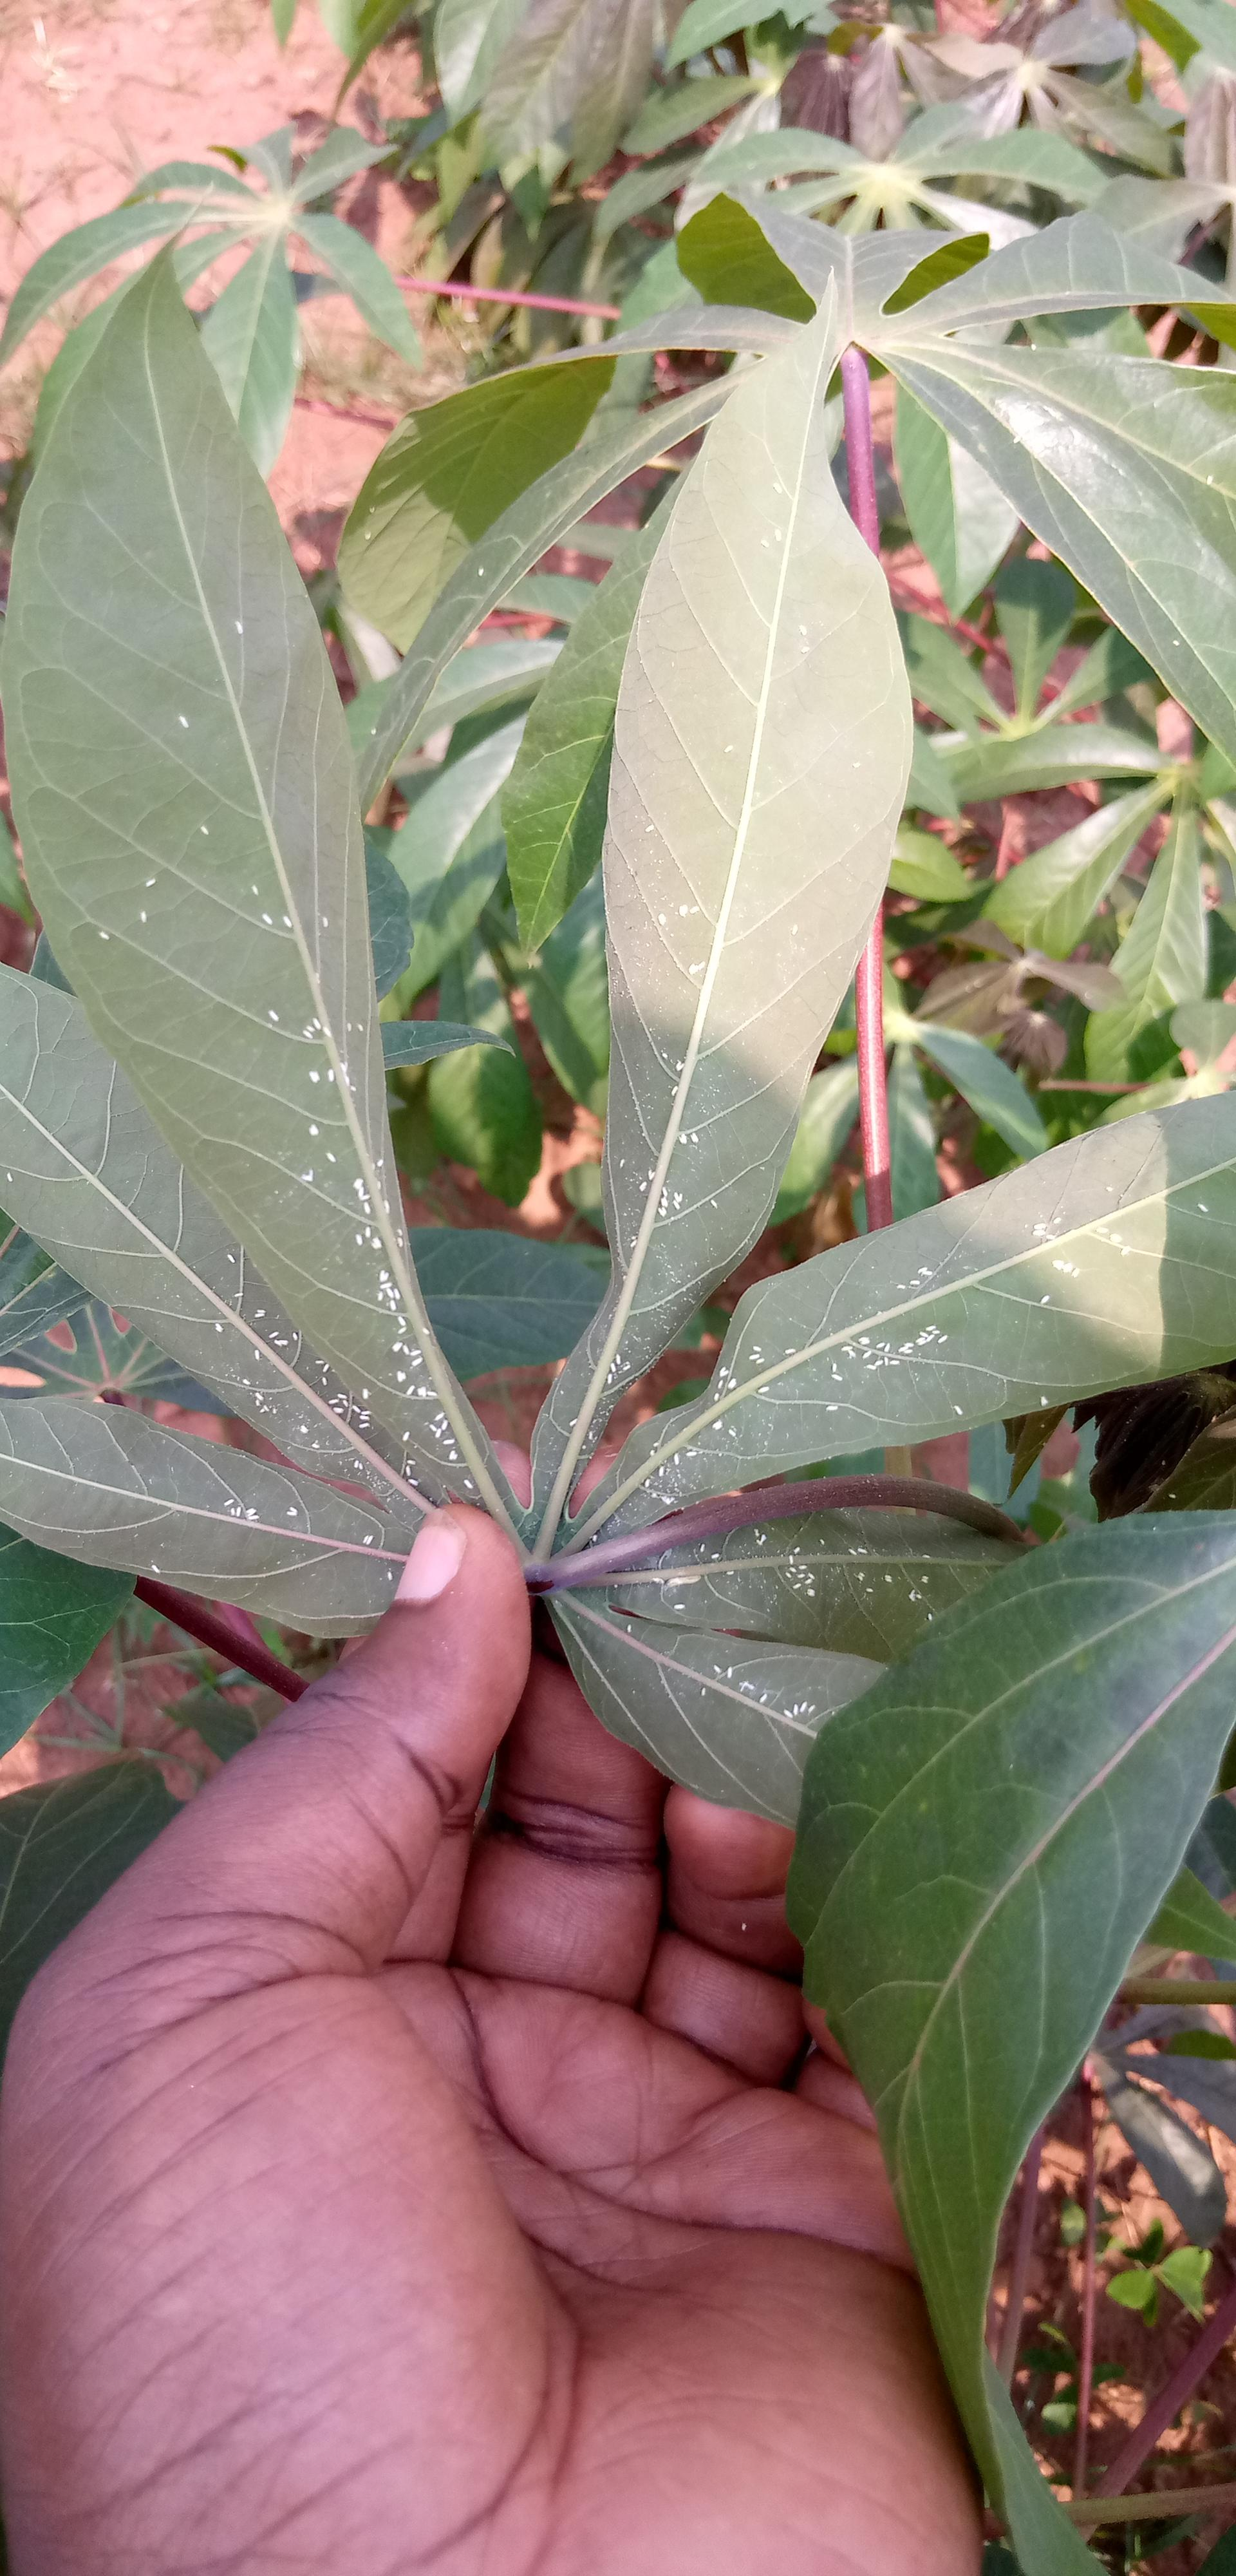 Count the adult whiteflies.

239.